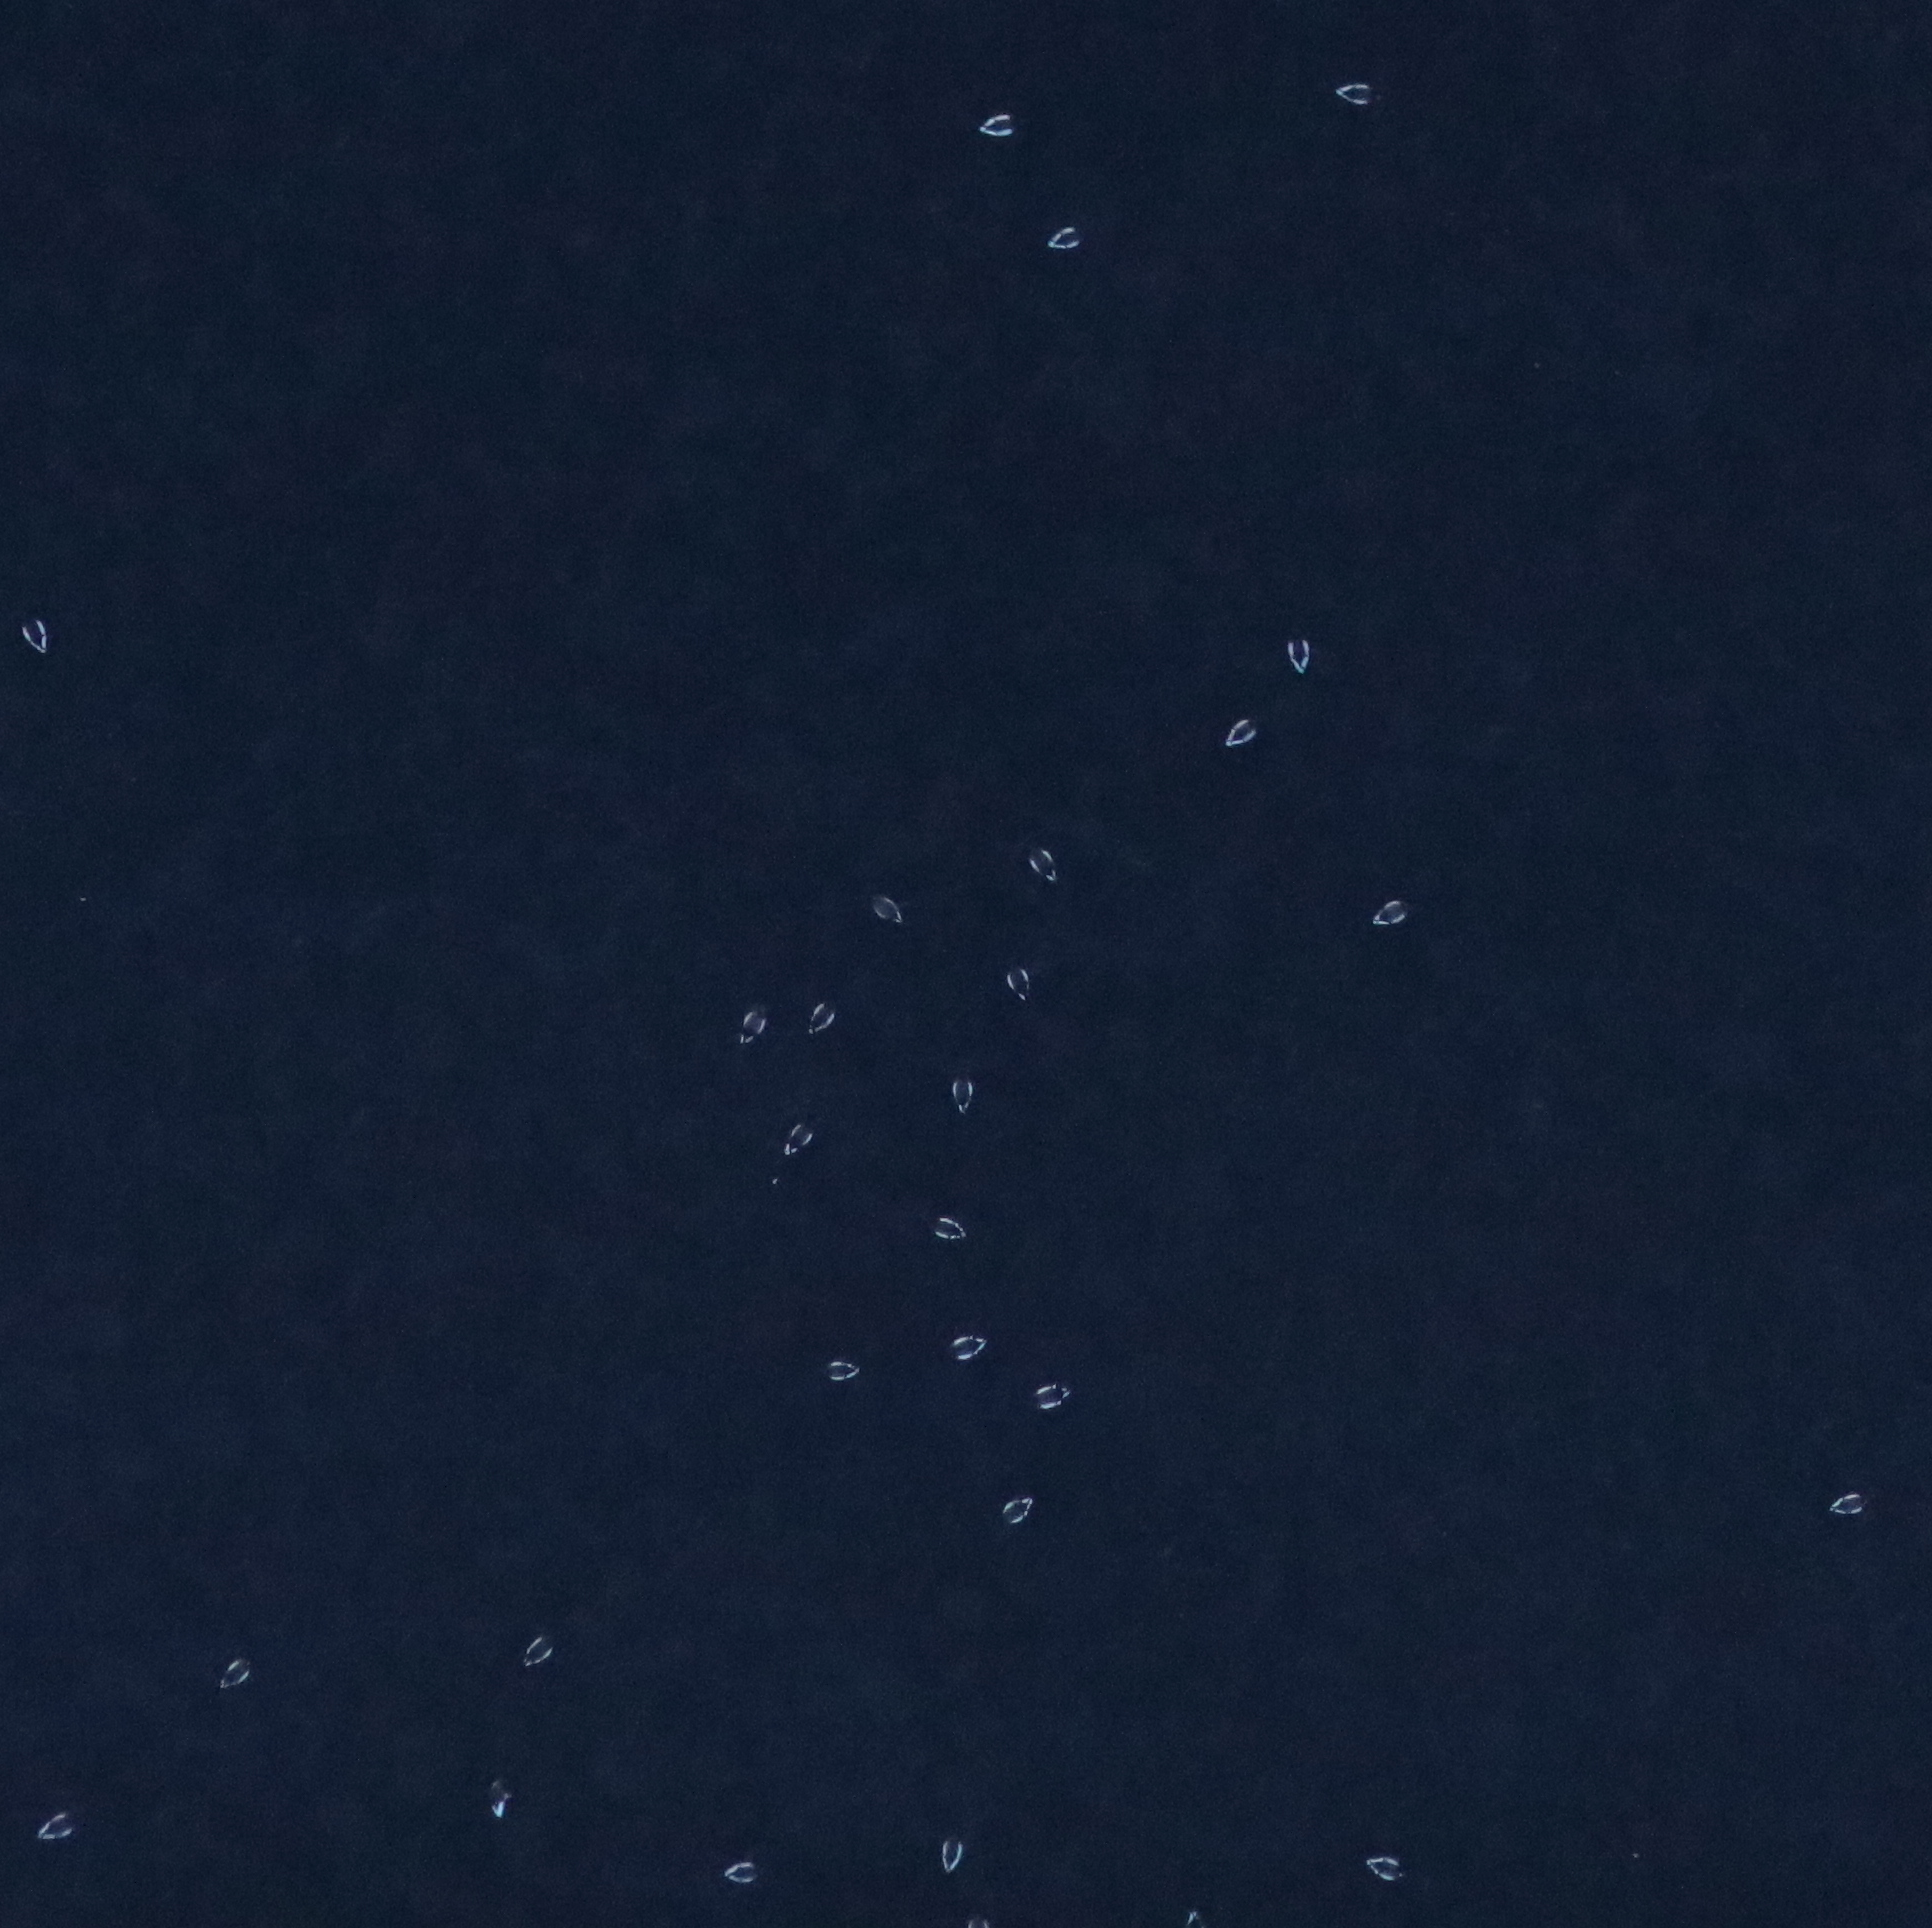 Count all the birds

27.